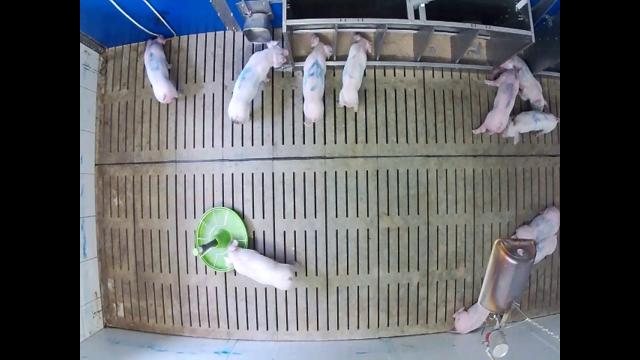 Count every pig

11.